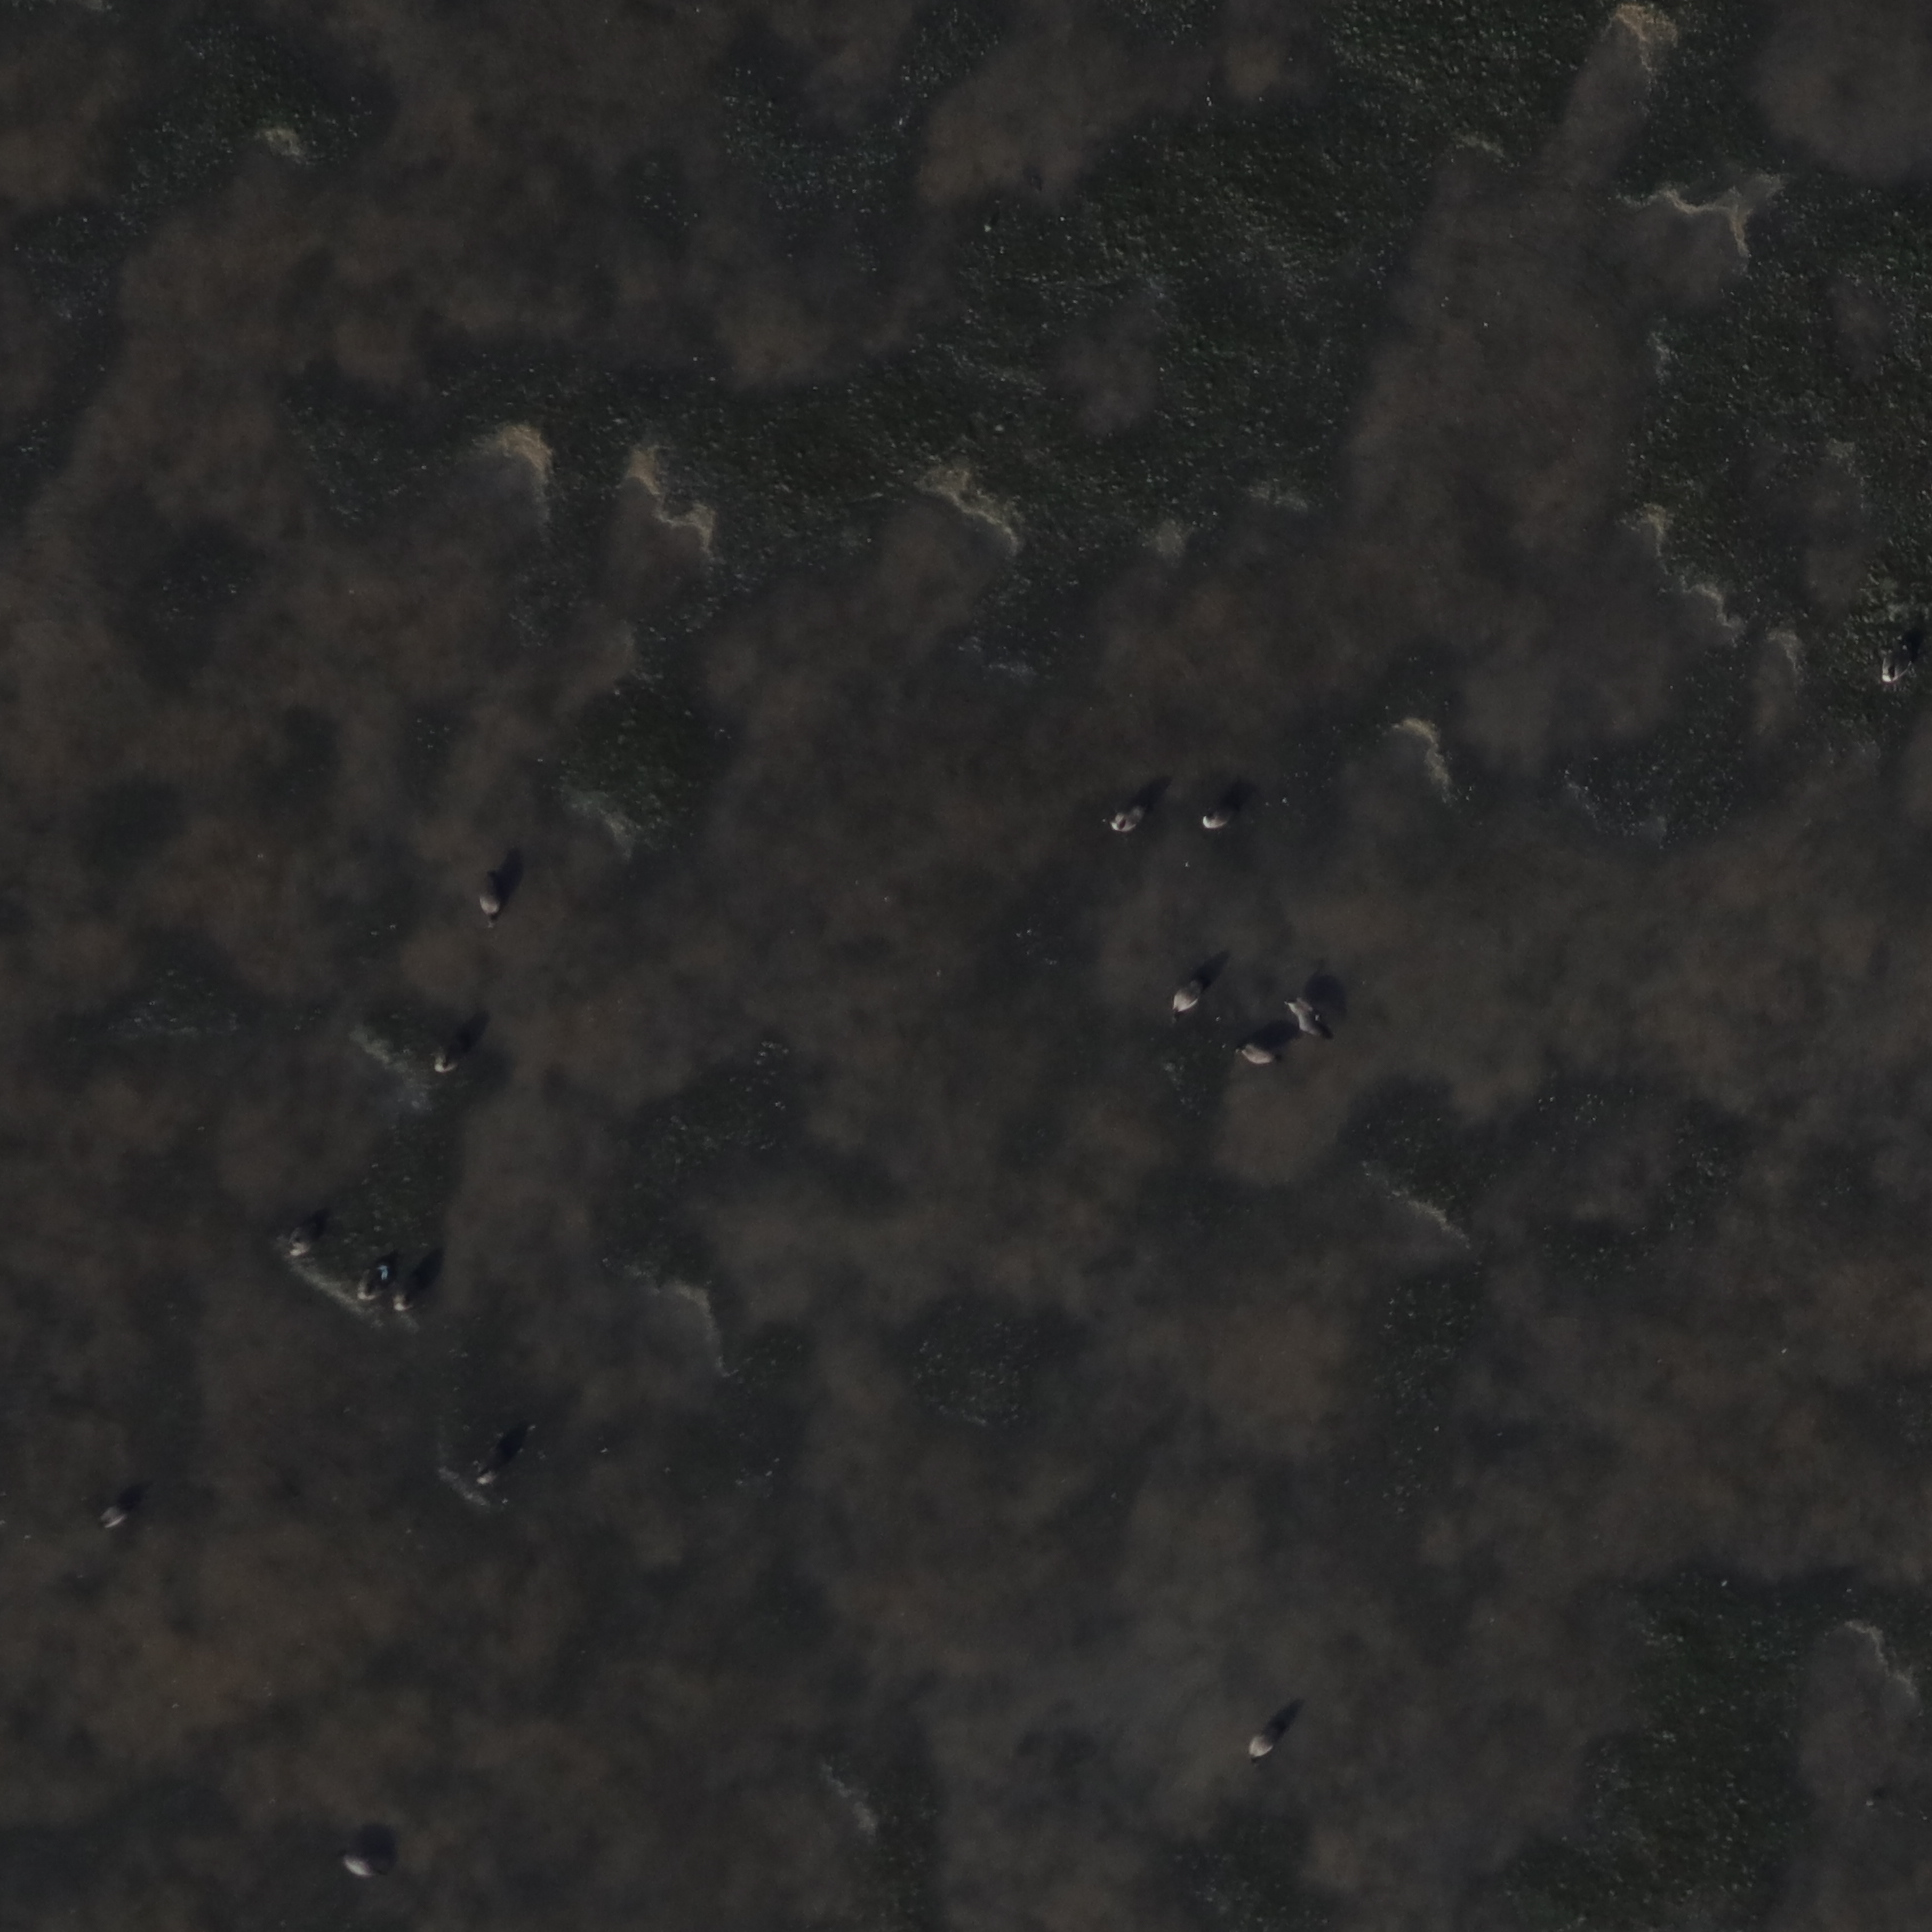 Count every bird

15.